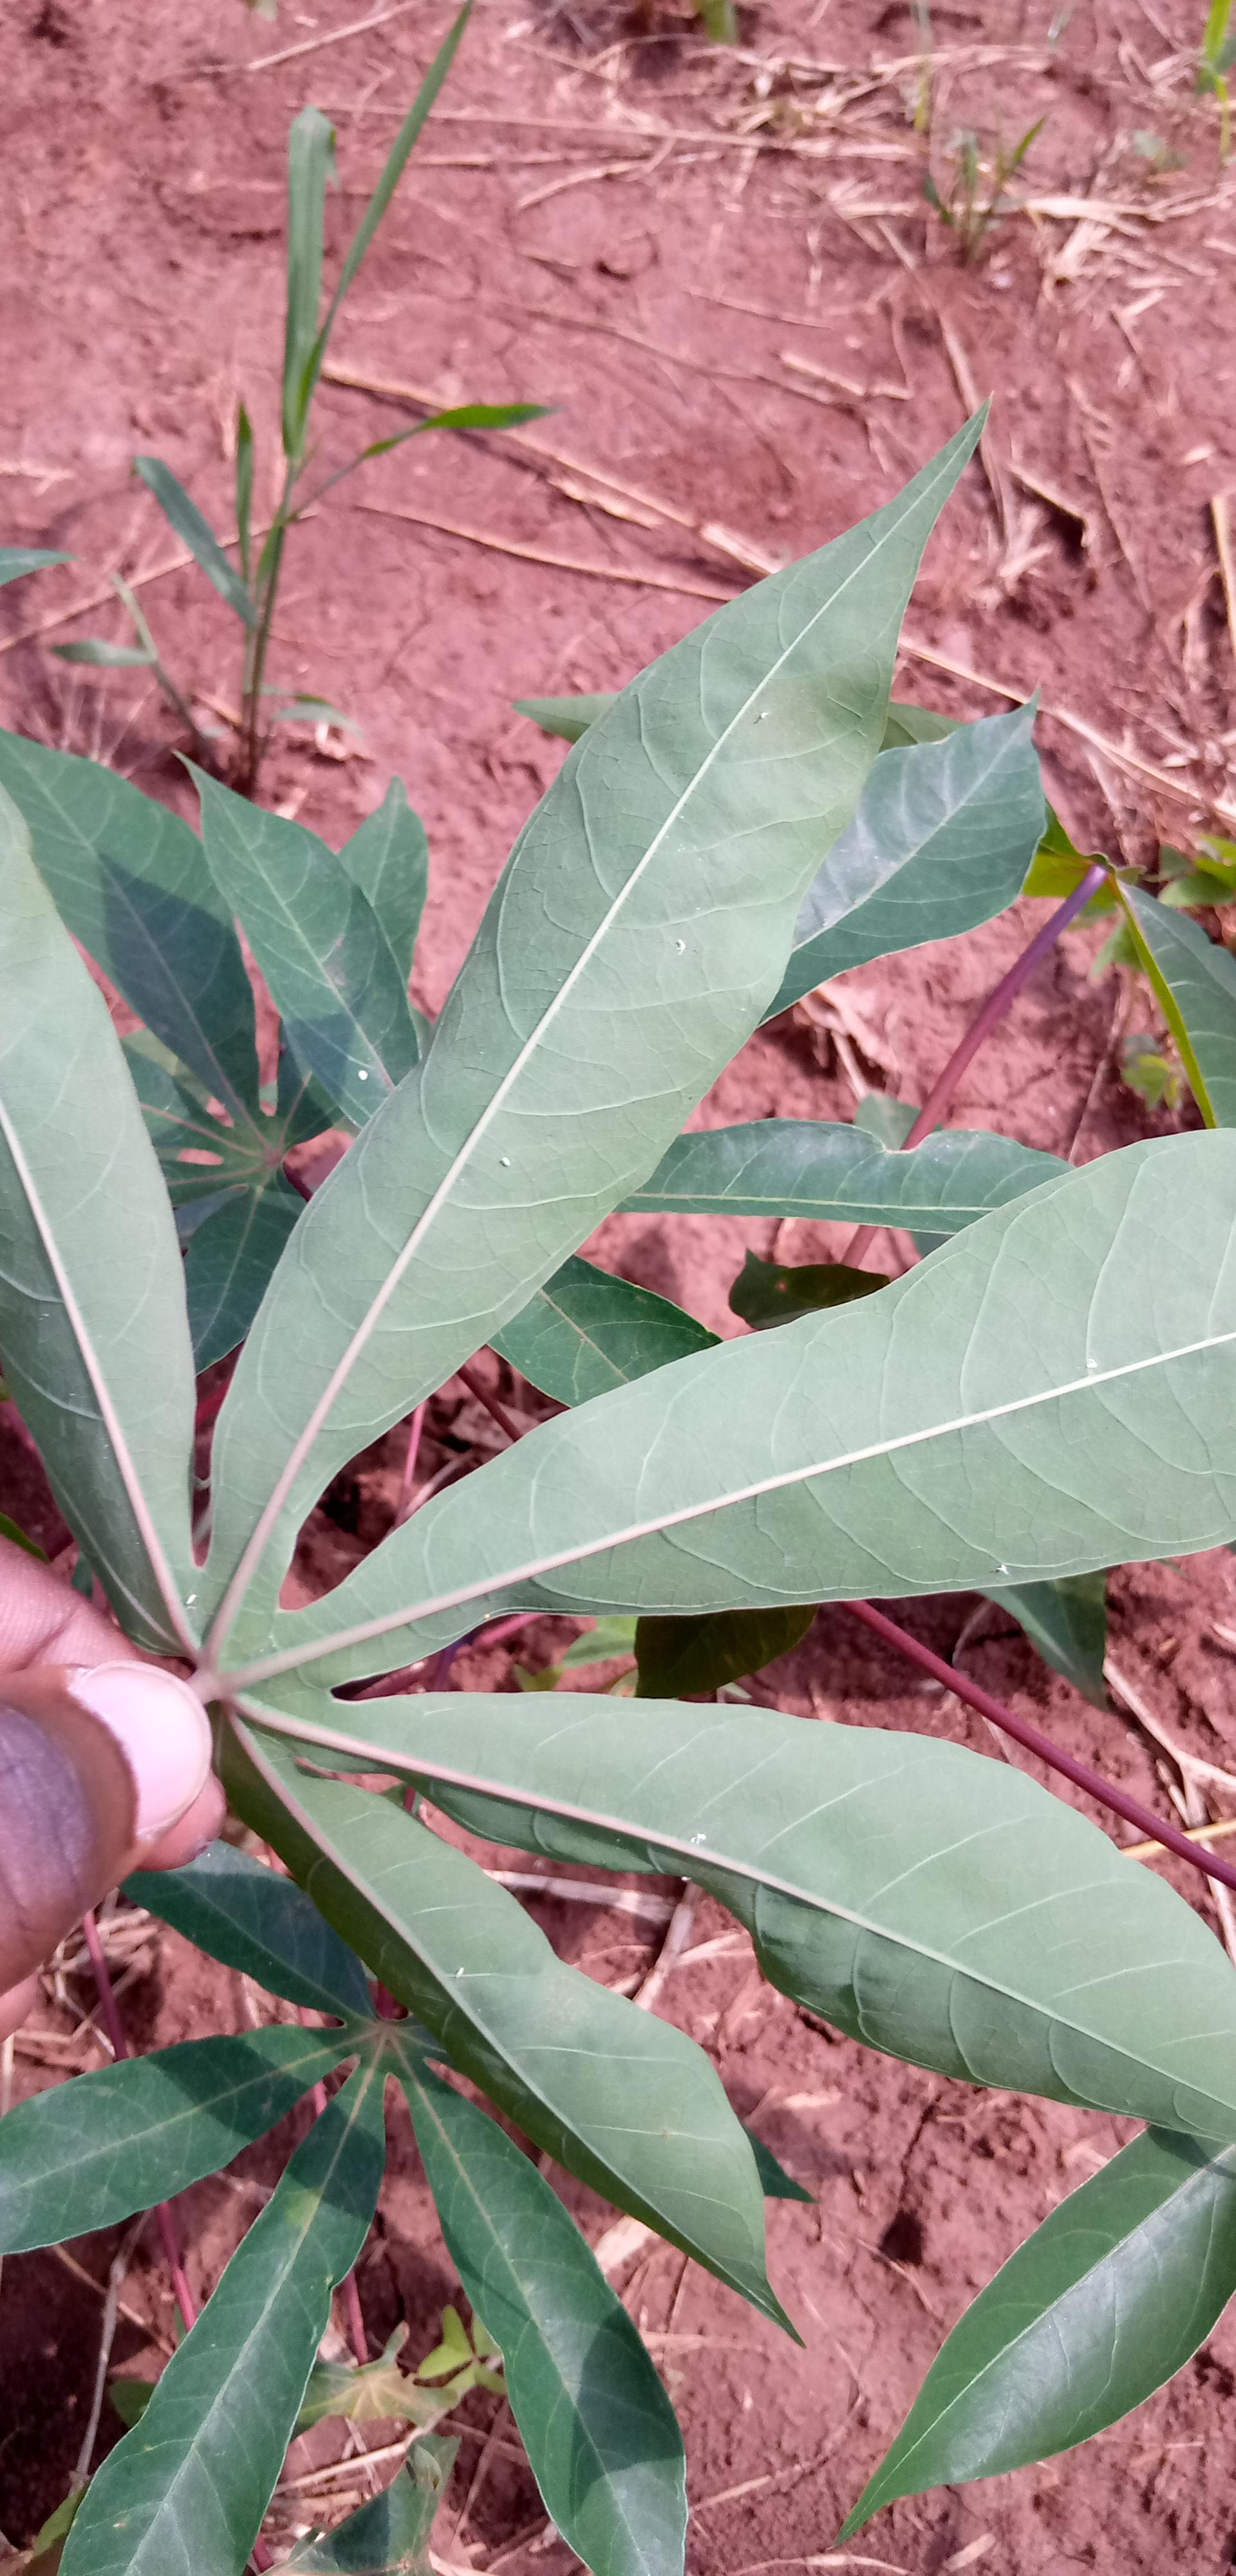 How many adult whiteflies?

9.